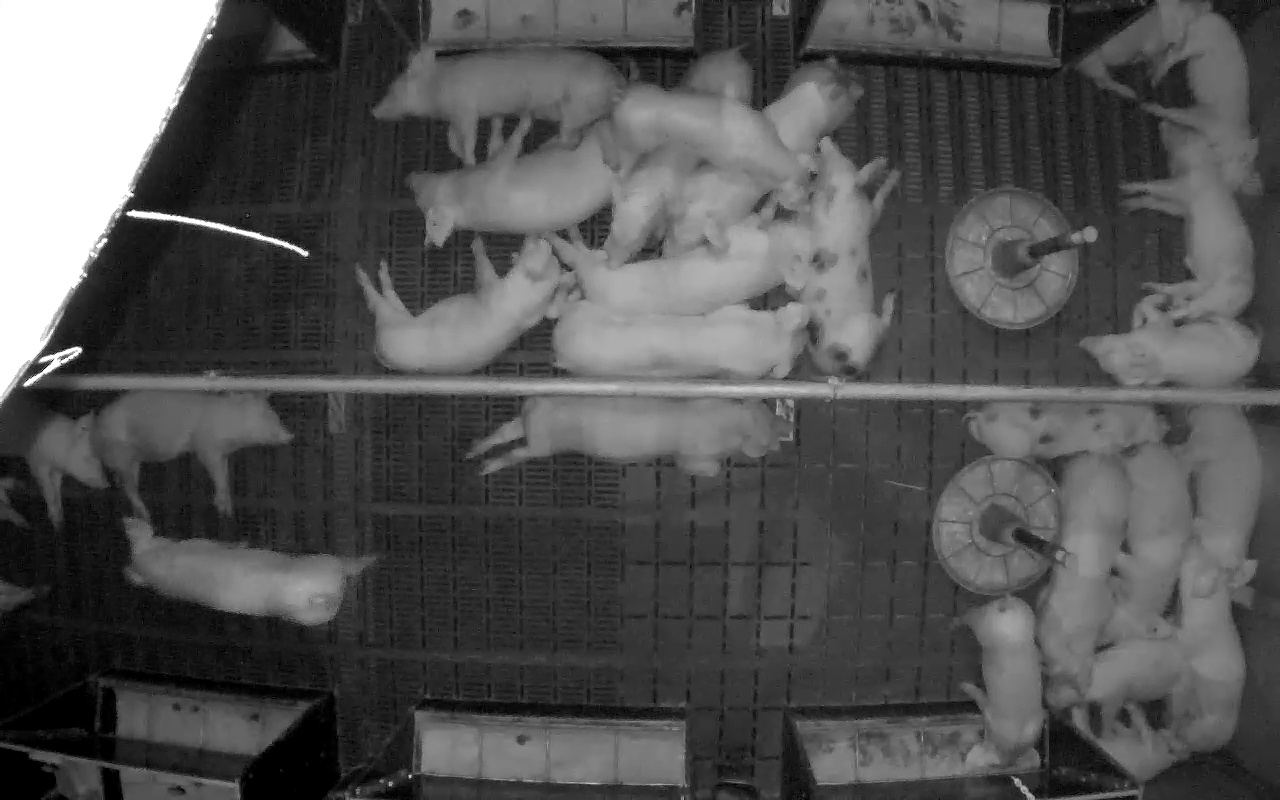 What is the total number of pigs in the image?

26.